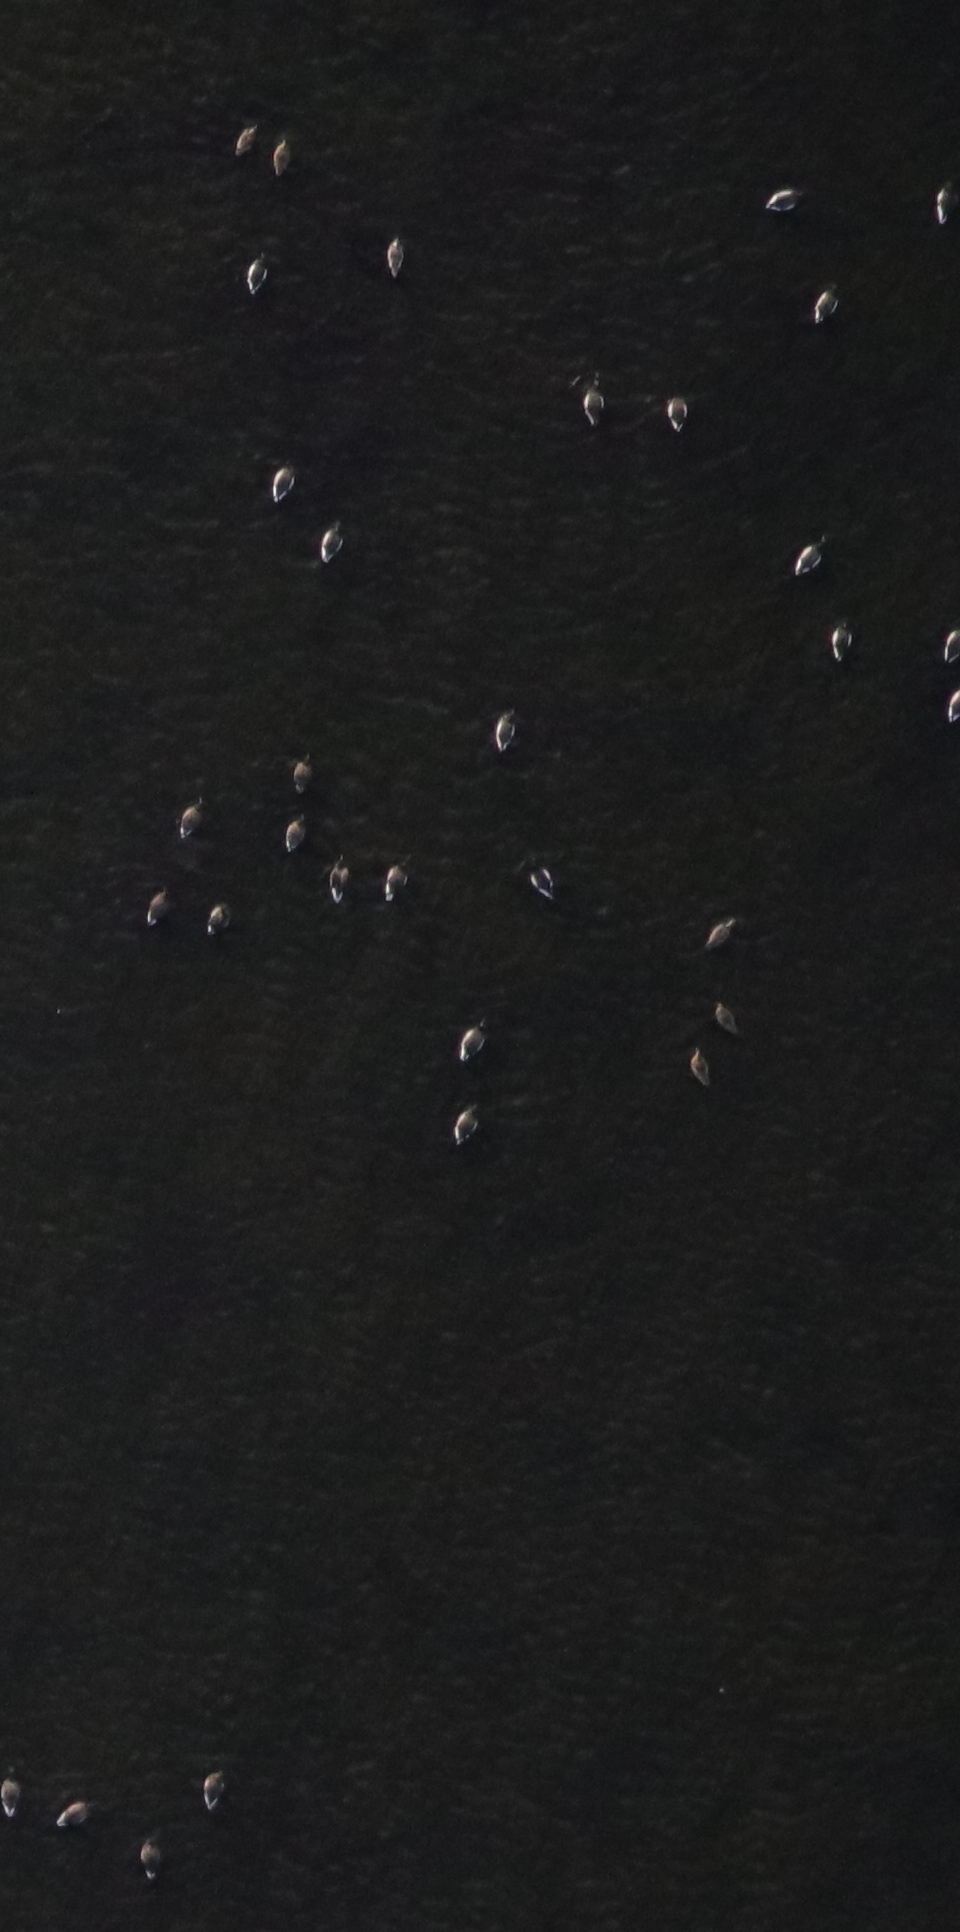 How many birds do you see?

31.